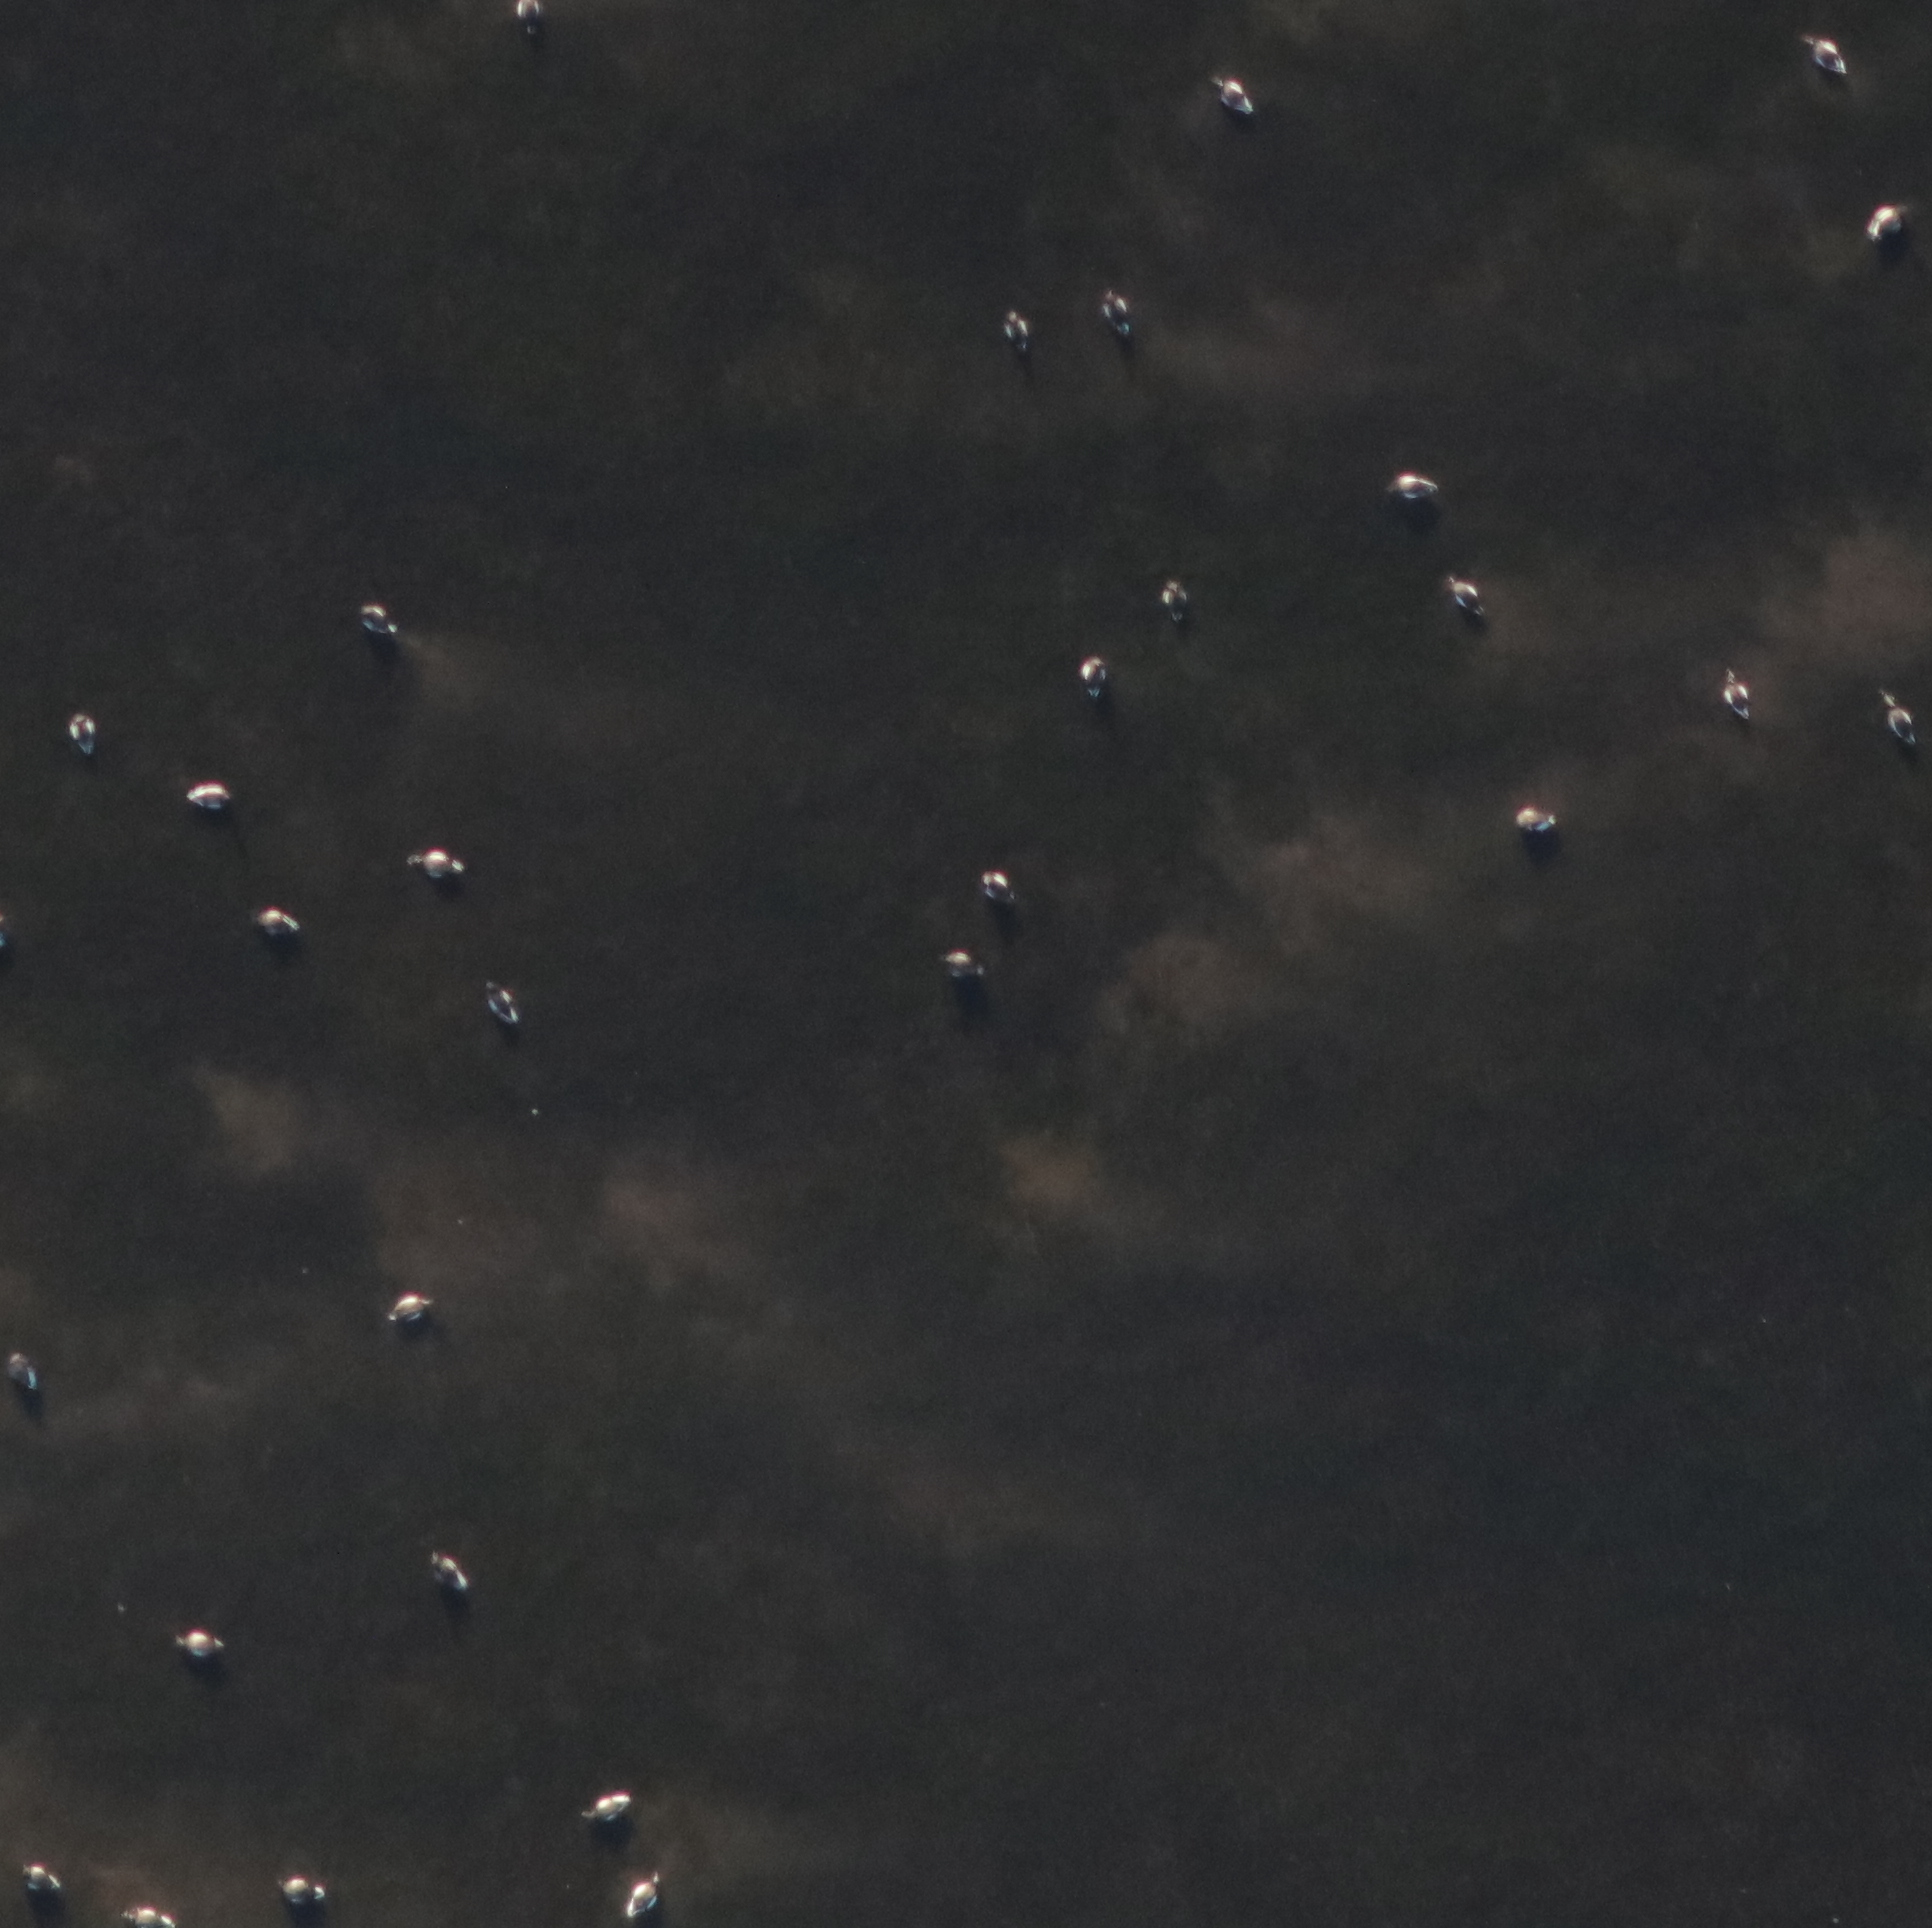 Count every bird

29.